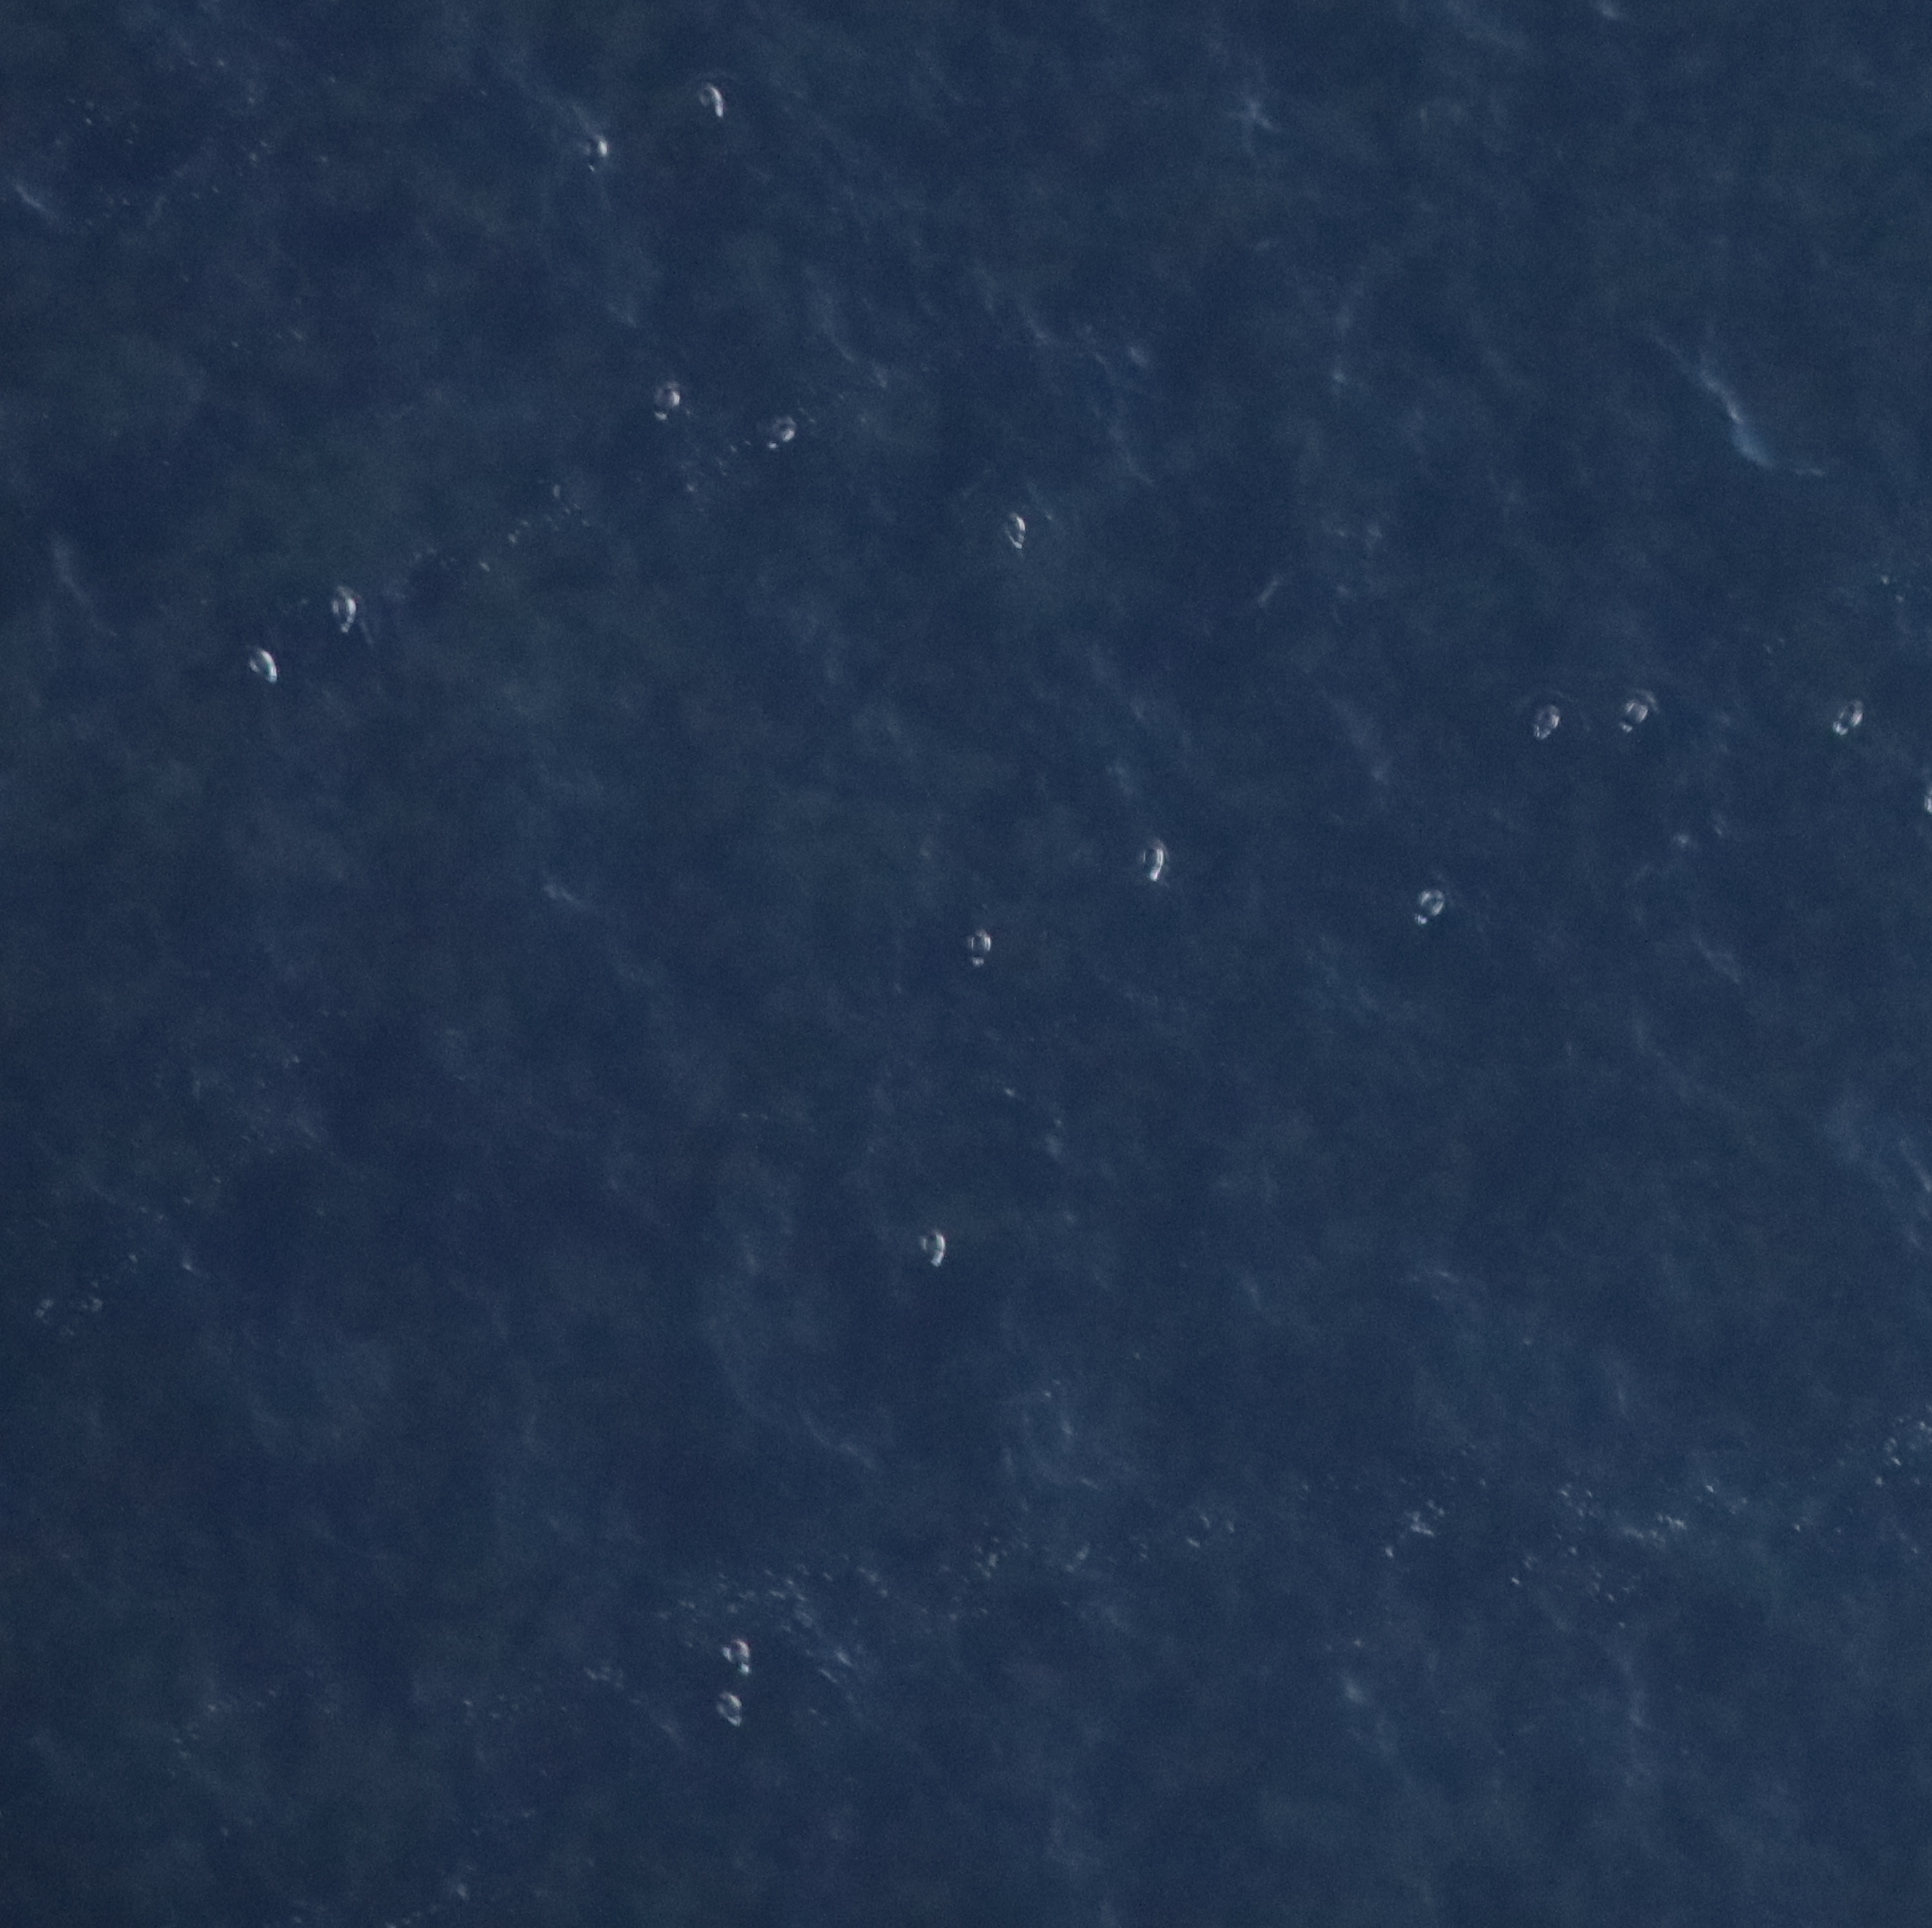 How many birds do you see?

16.